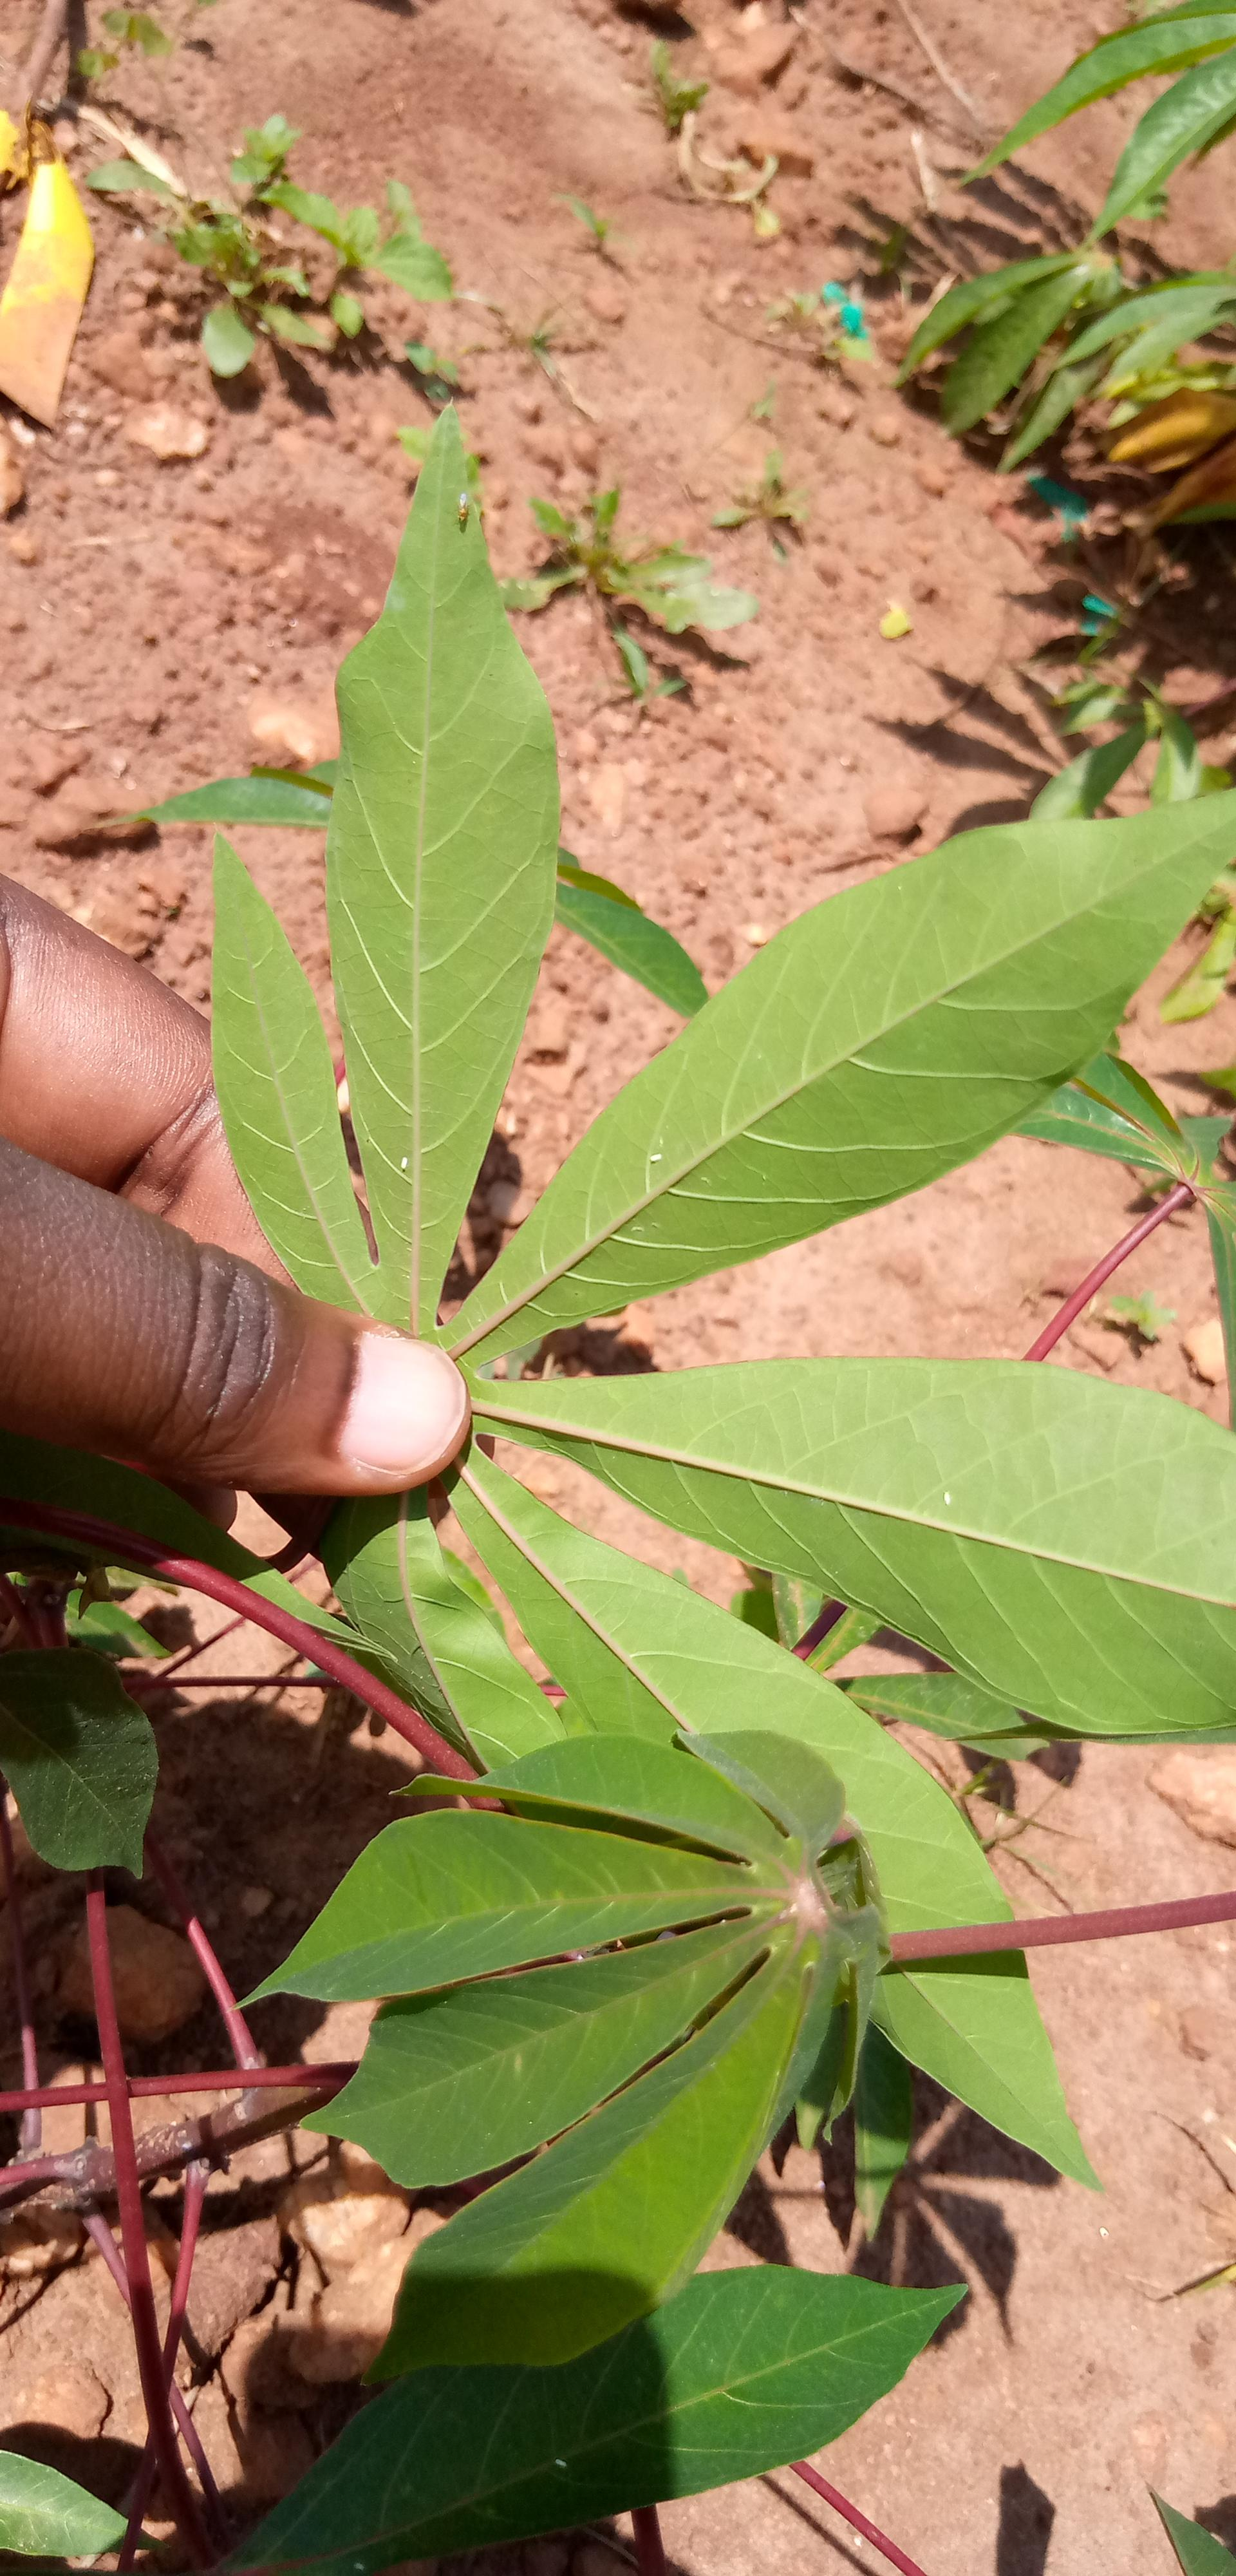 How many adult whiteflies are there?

3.